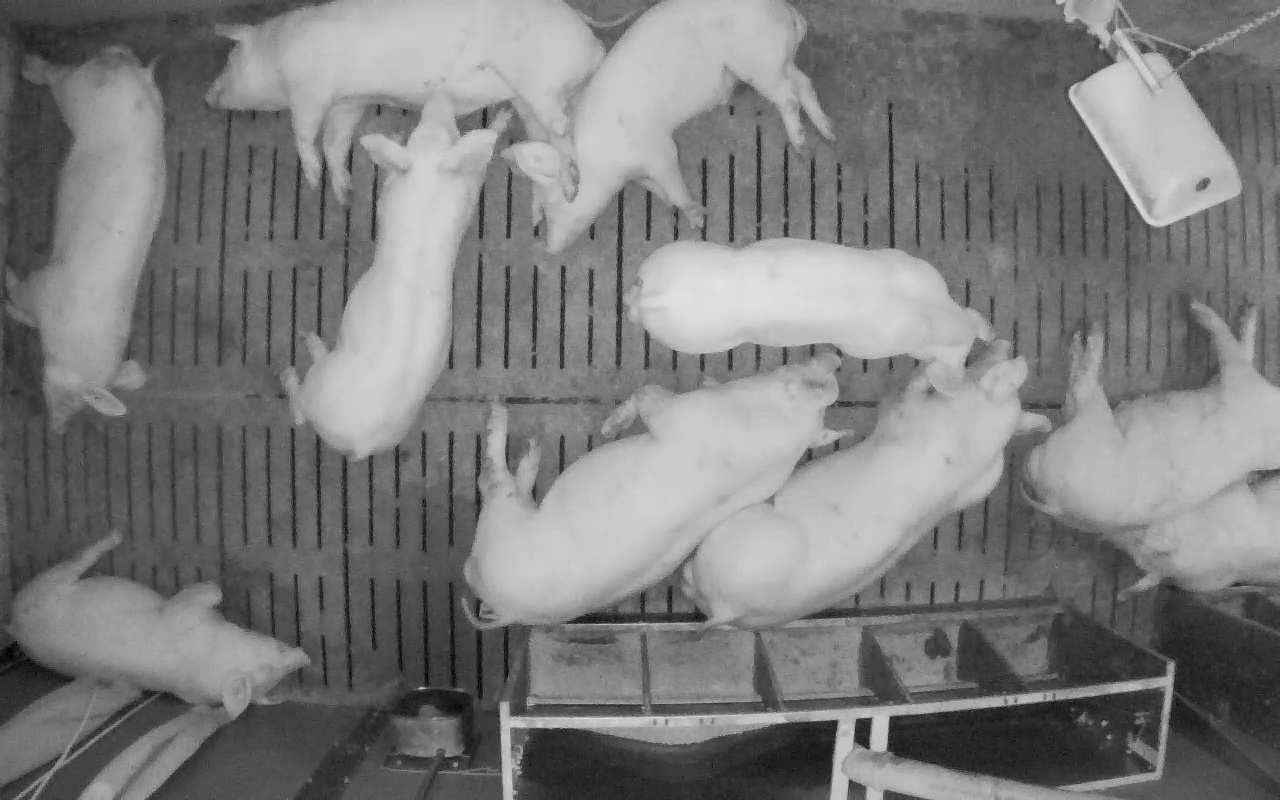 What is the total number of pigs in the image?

10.